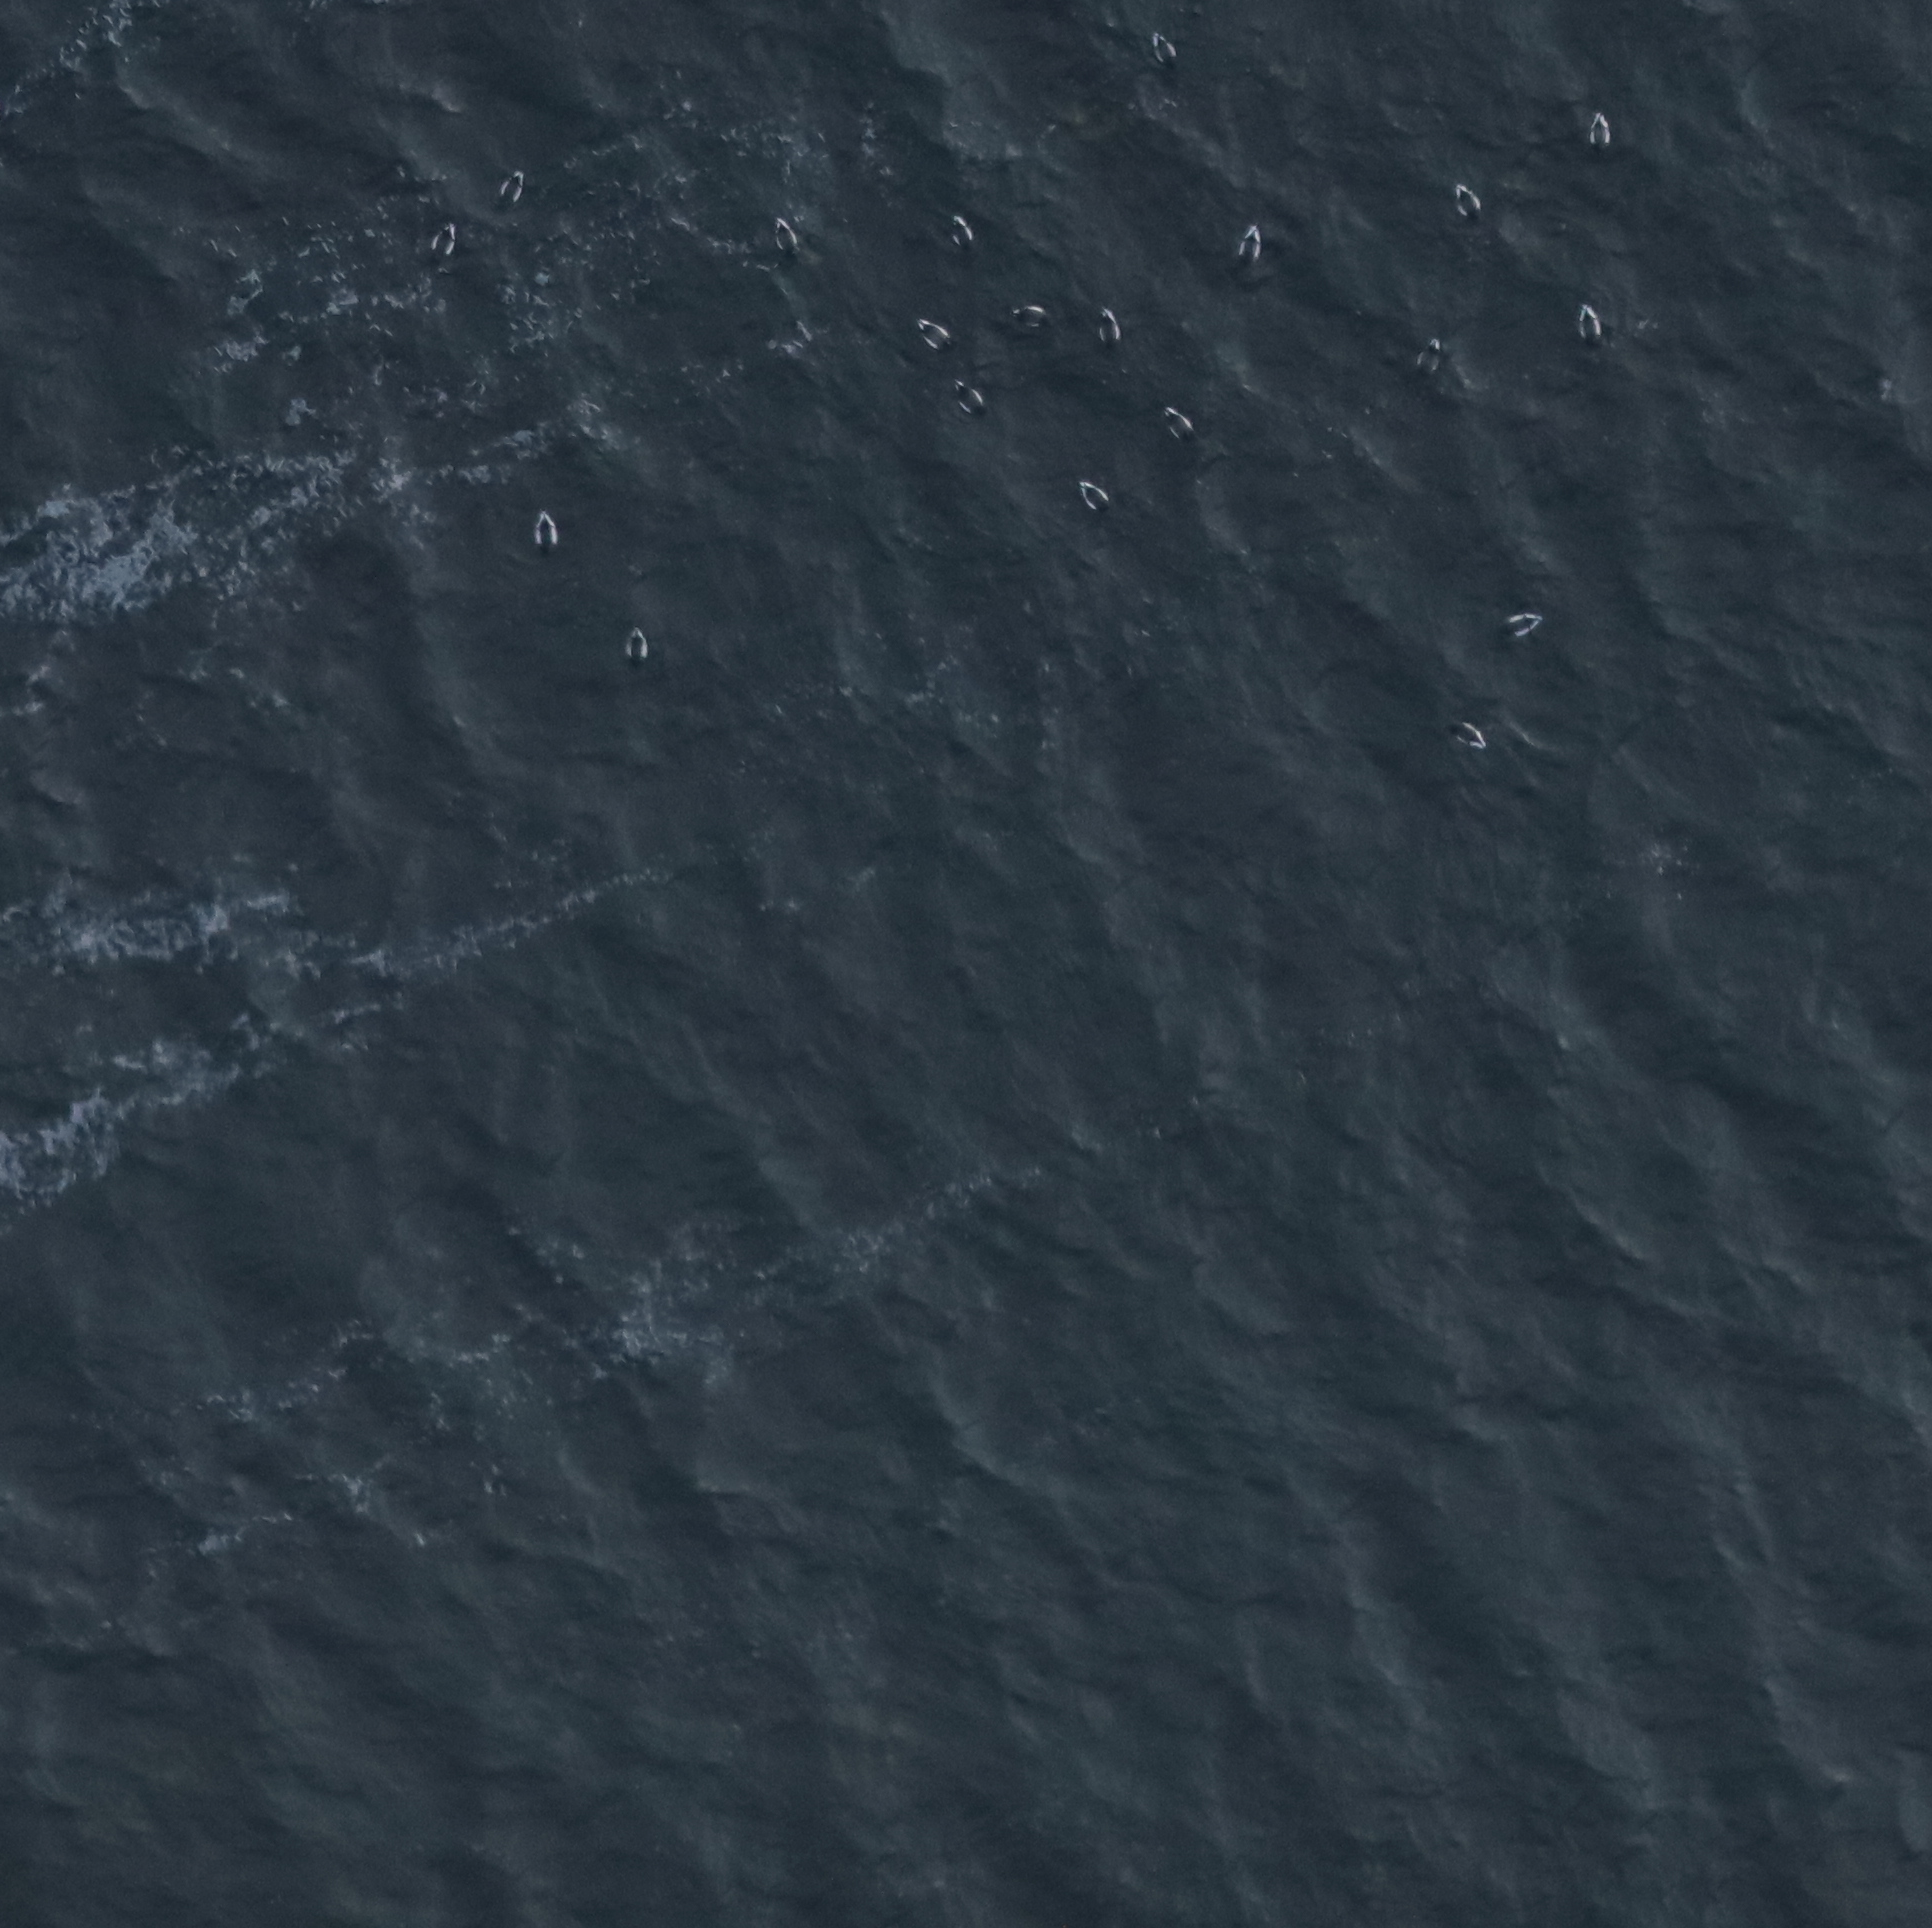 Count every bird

20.